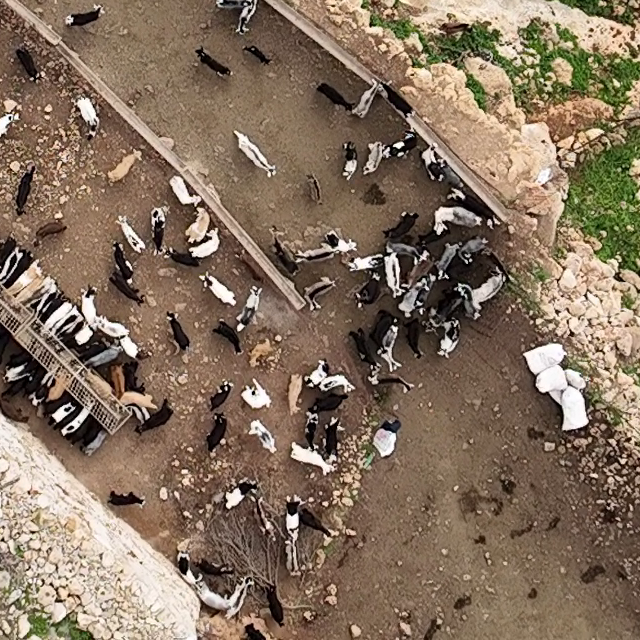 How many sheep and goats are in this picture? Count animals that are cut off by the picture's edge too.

120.